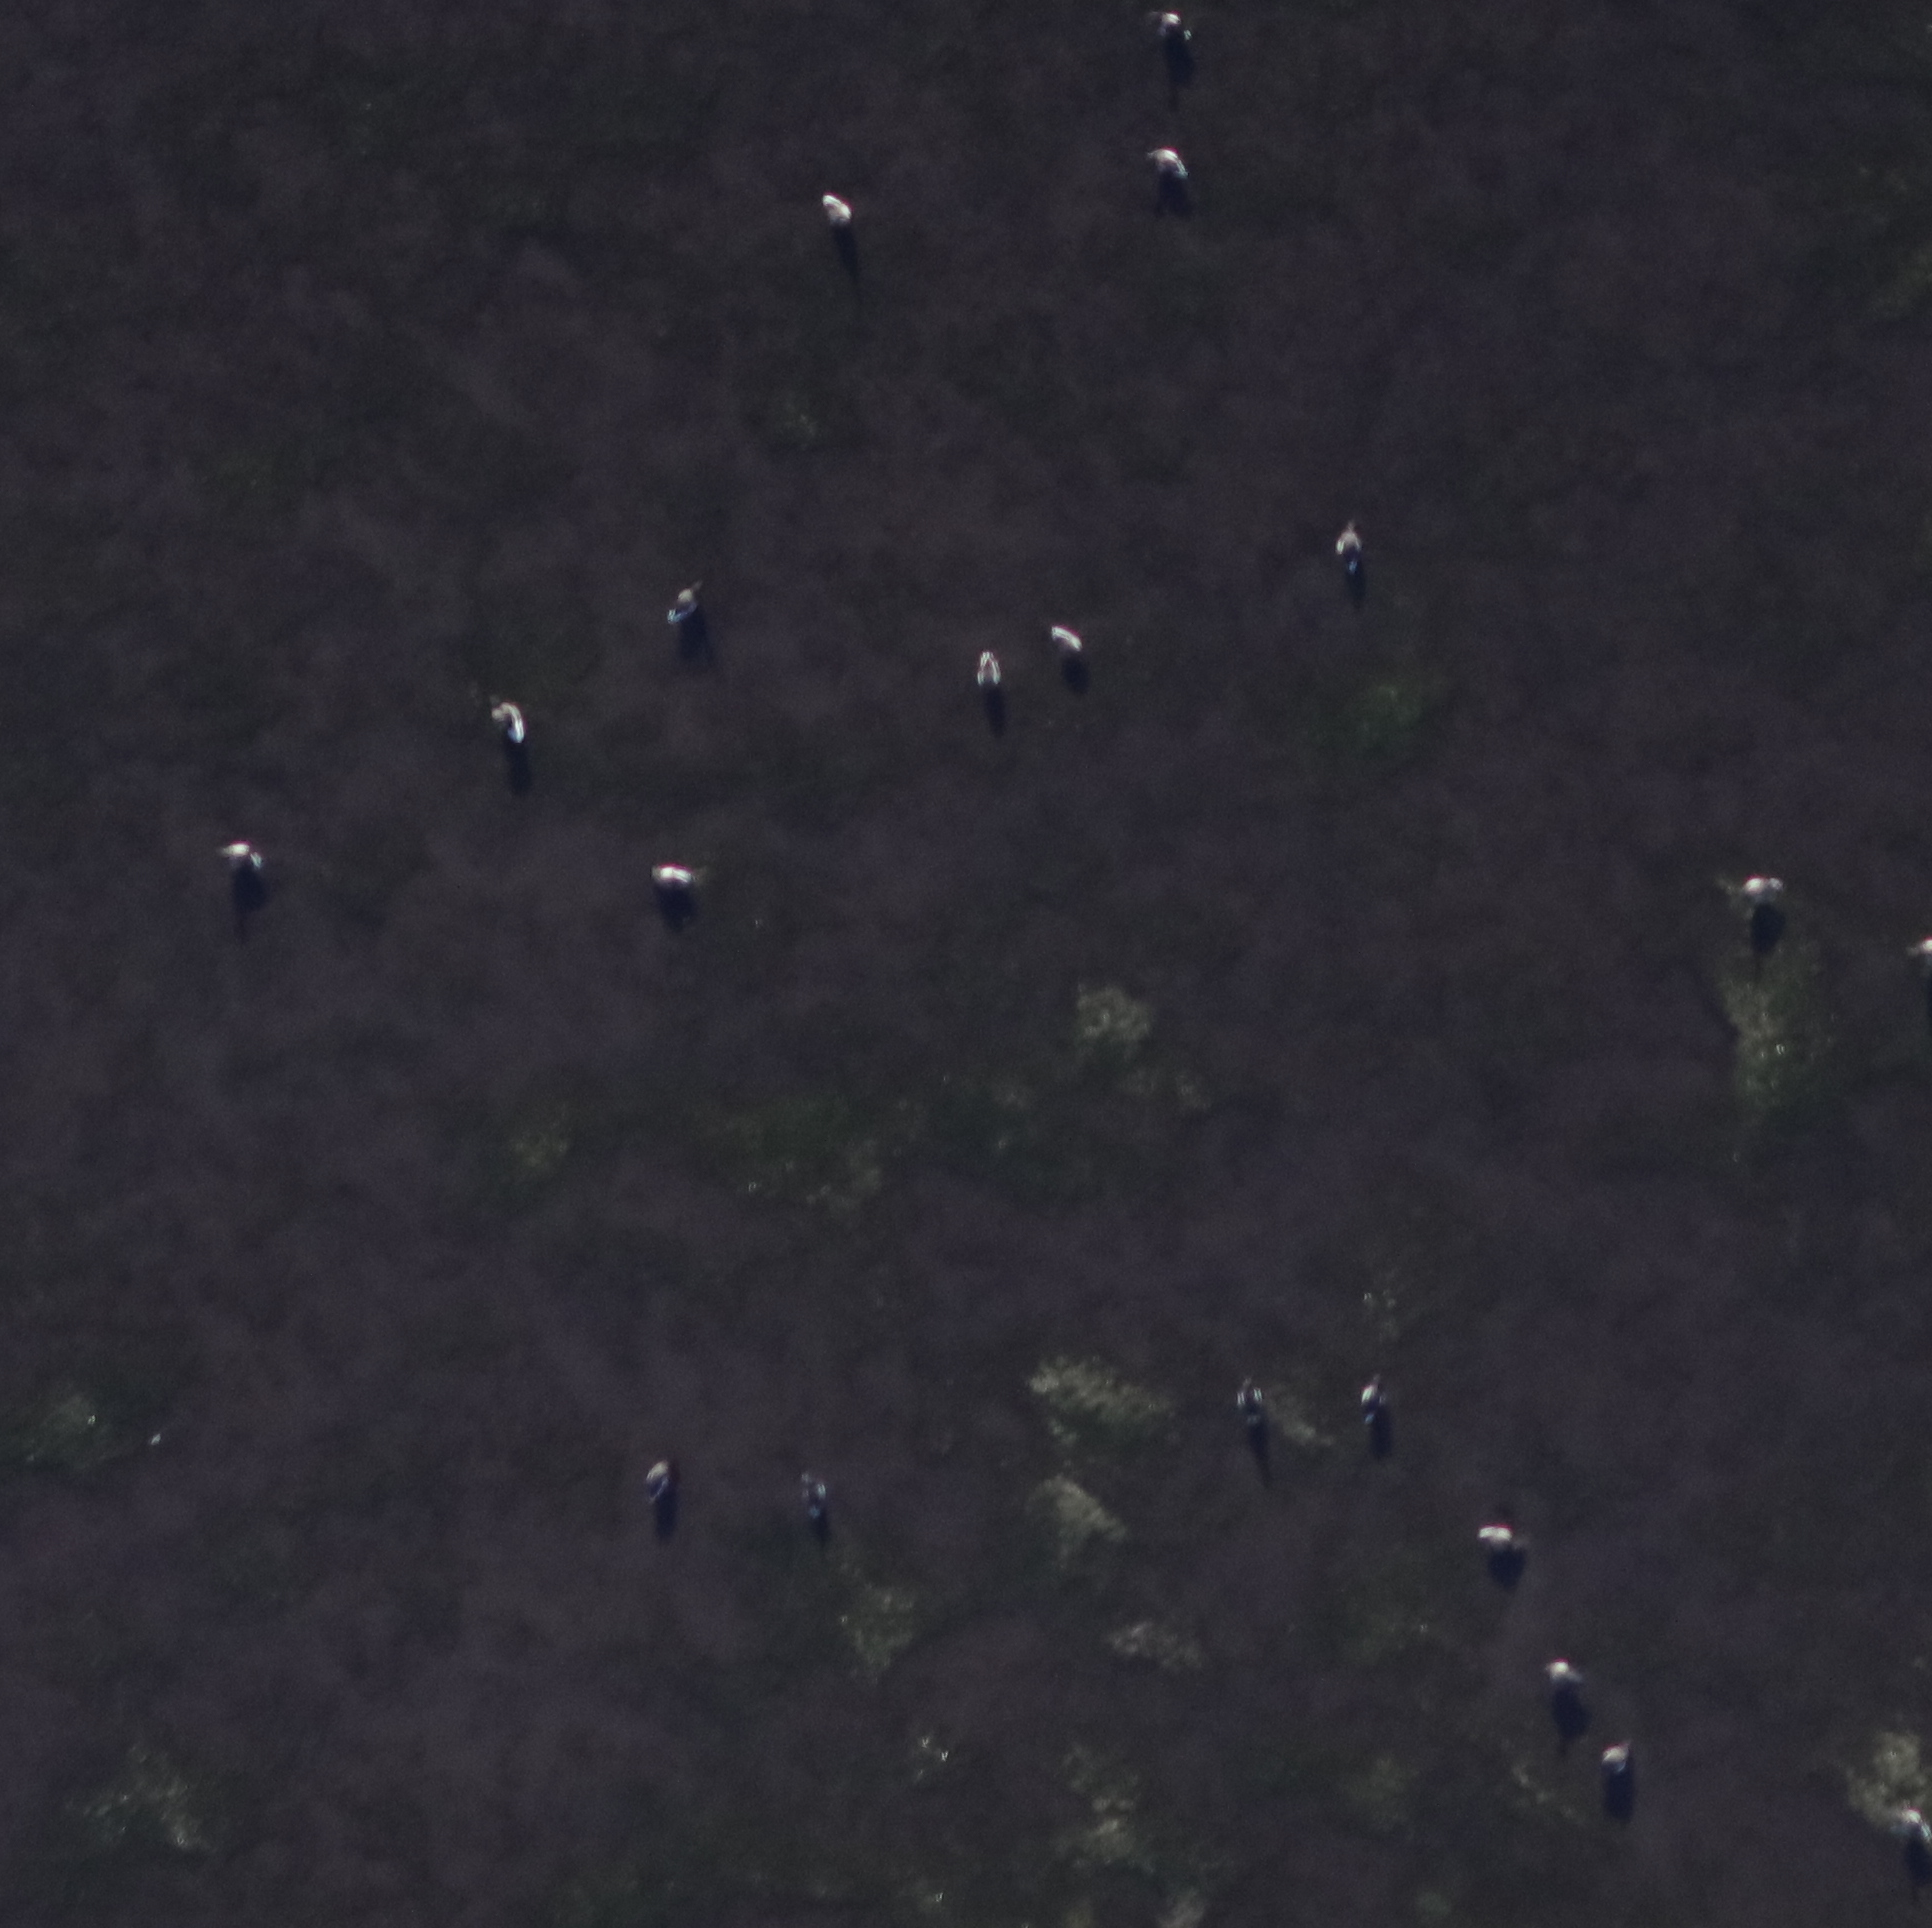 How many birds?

20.